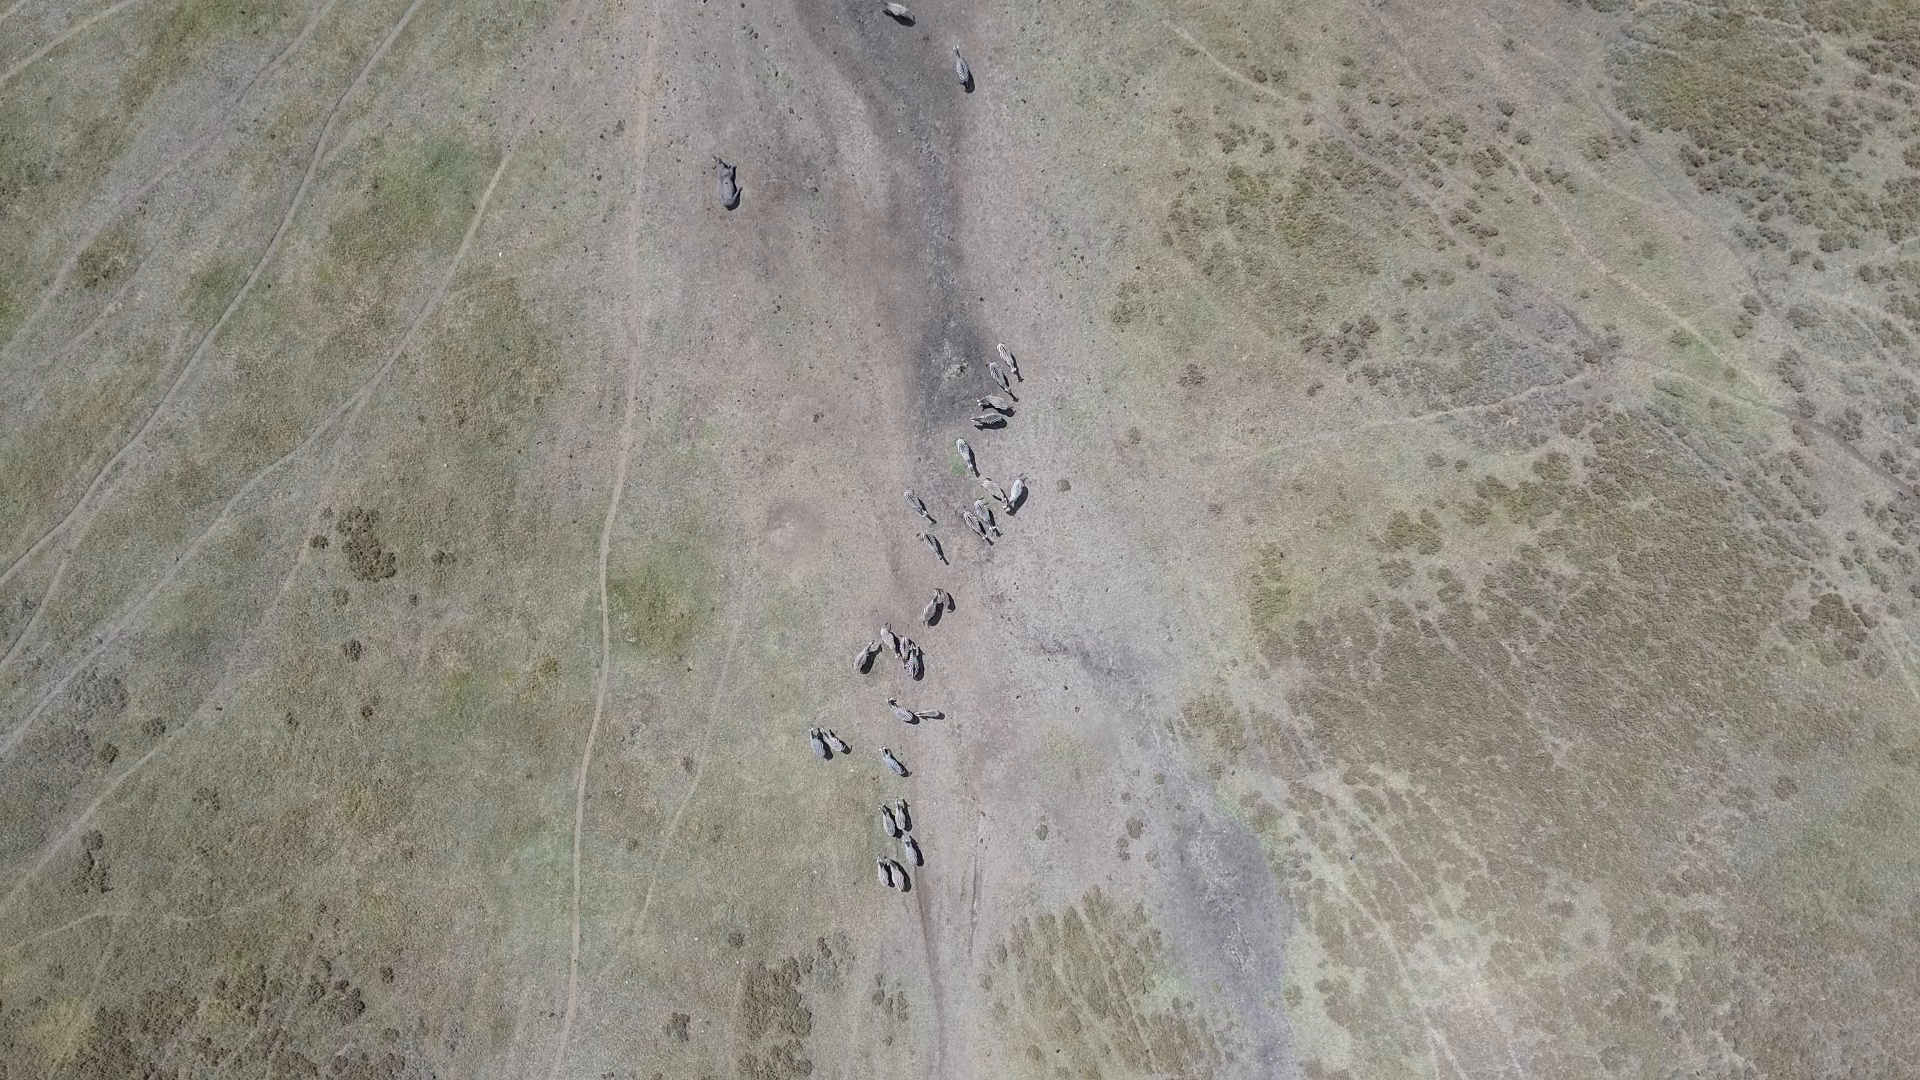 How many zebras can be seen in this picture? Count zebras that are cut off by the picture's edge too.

29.